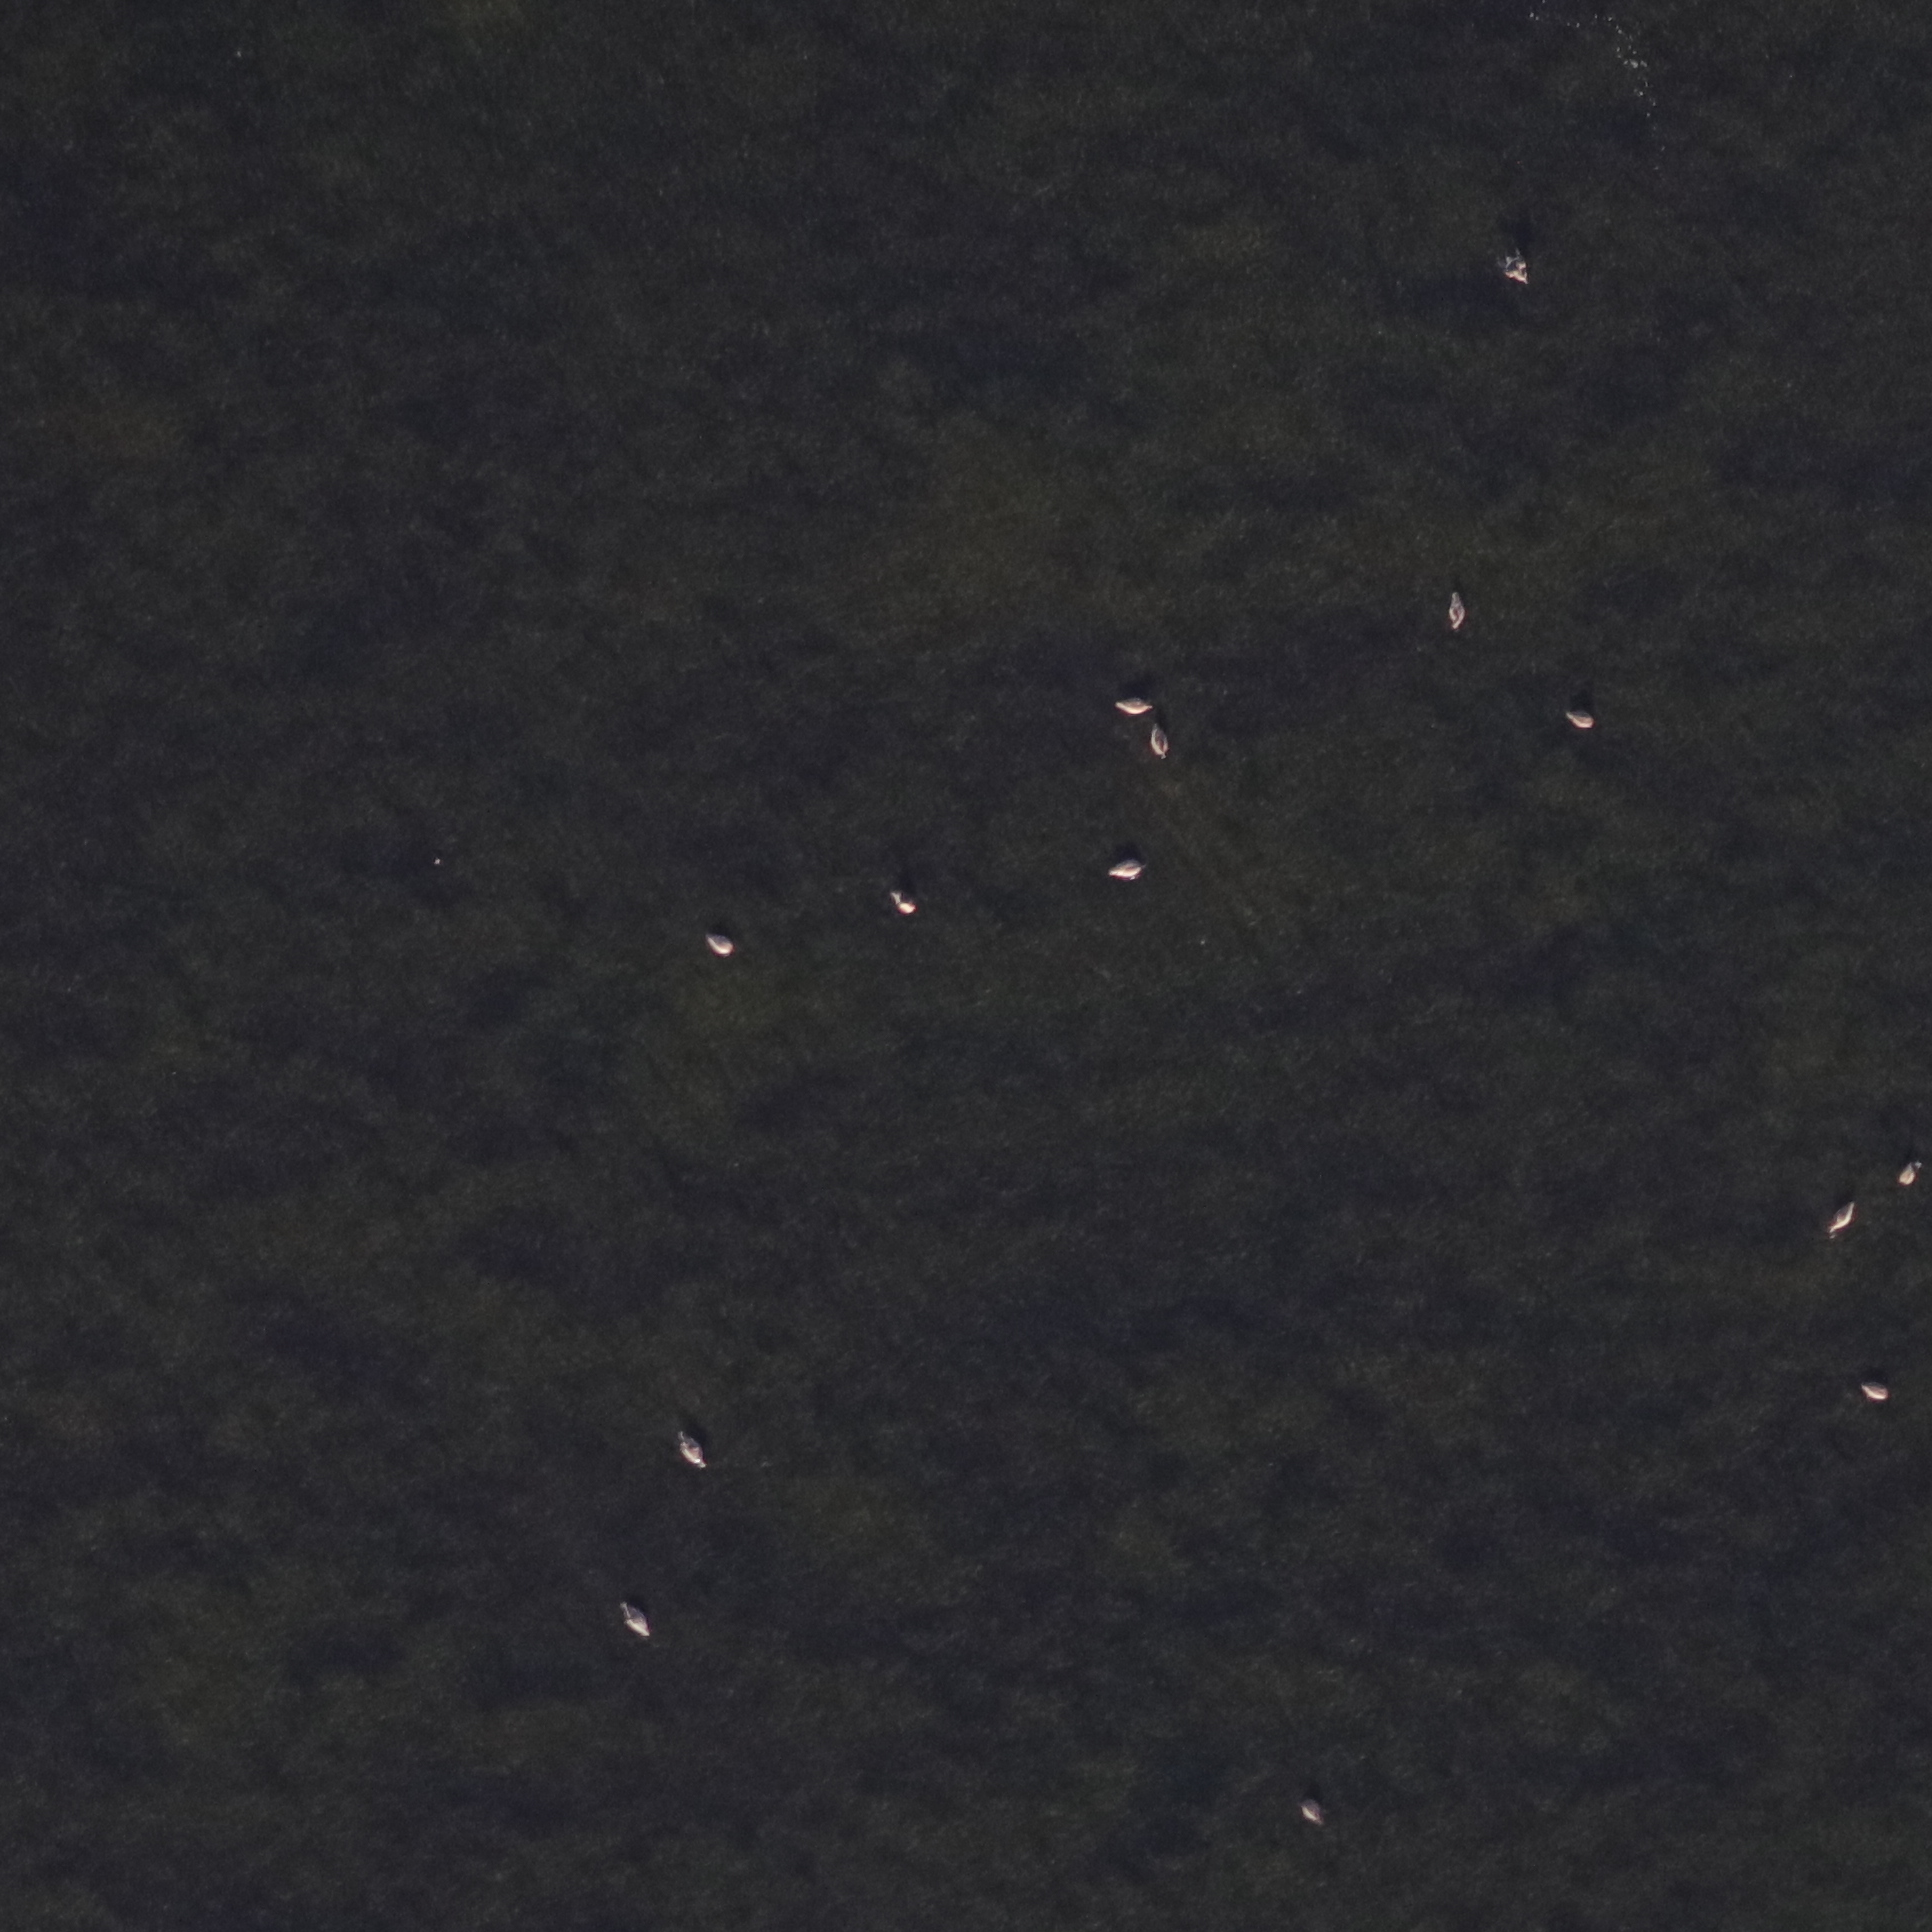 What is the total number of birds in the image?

14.